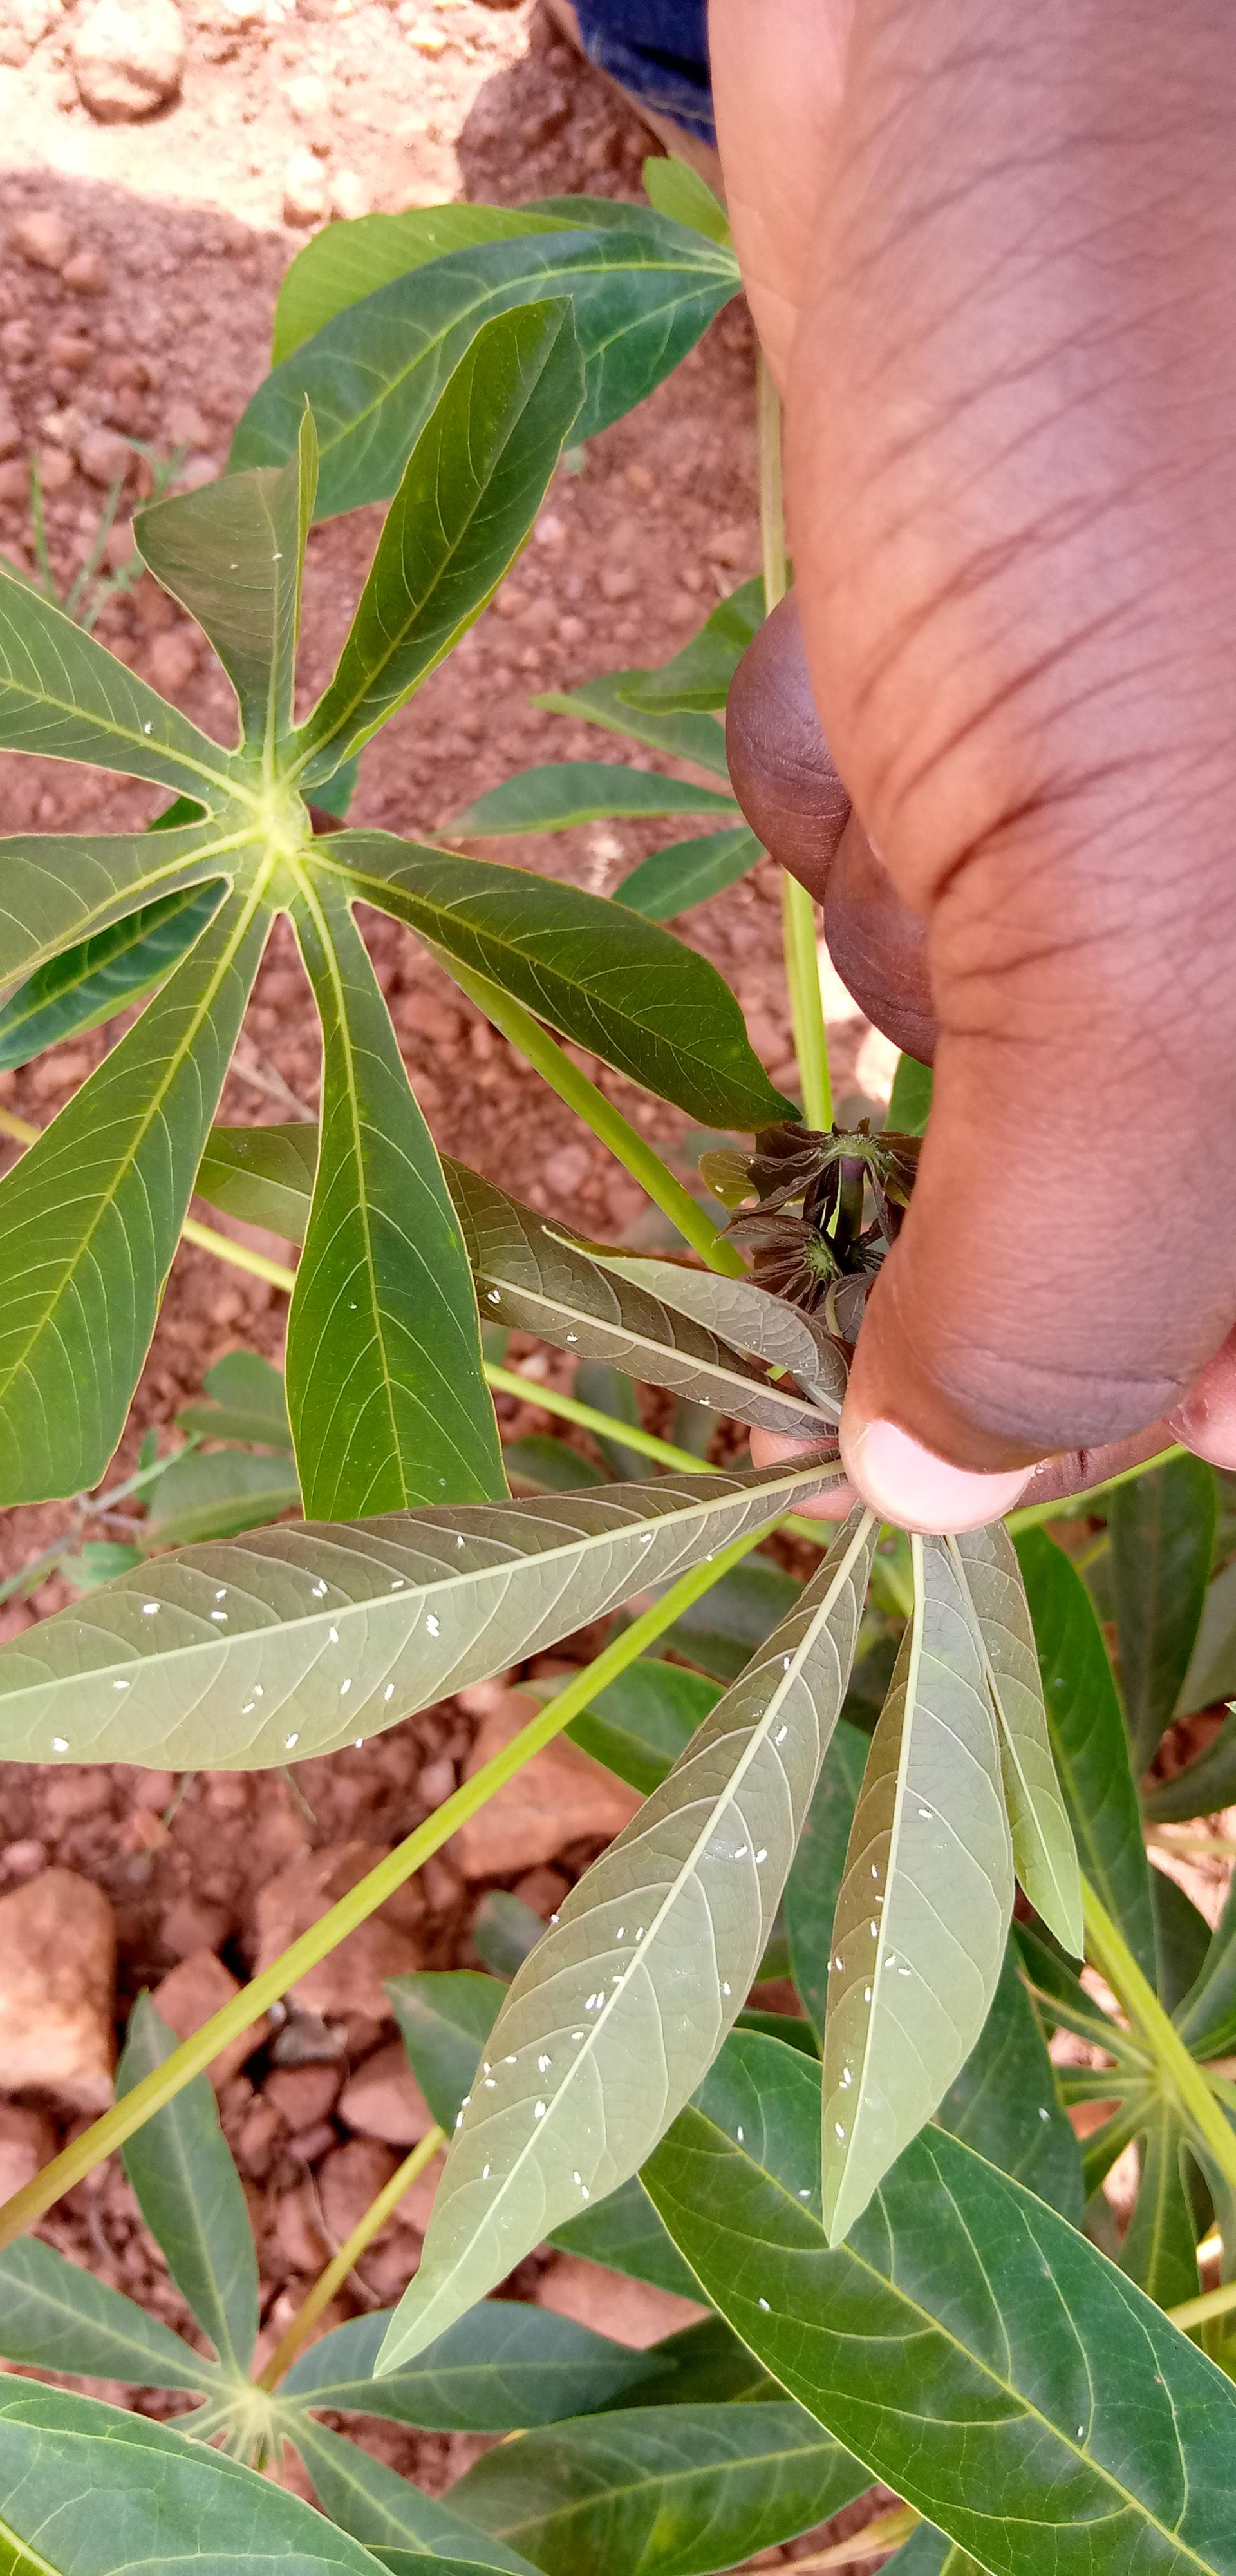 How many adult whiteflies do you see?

72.